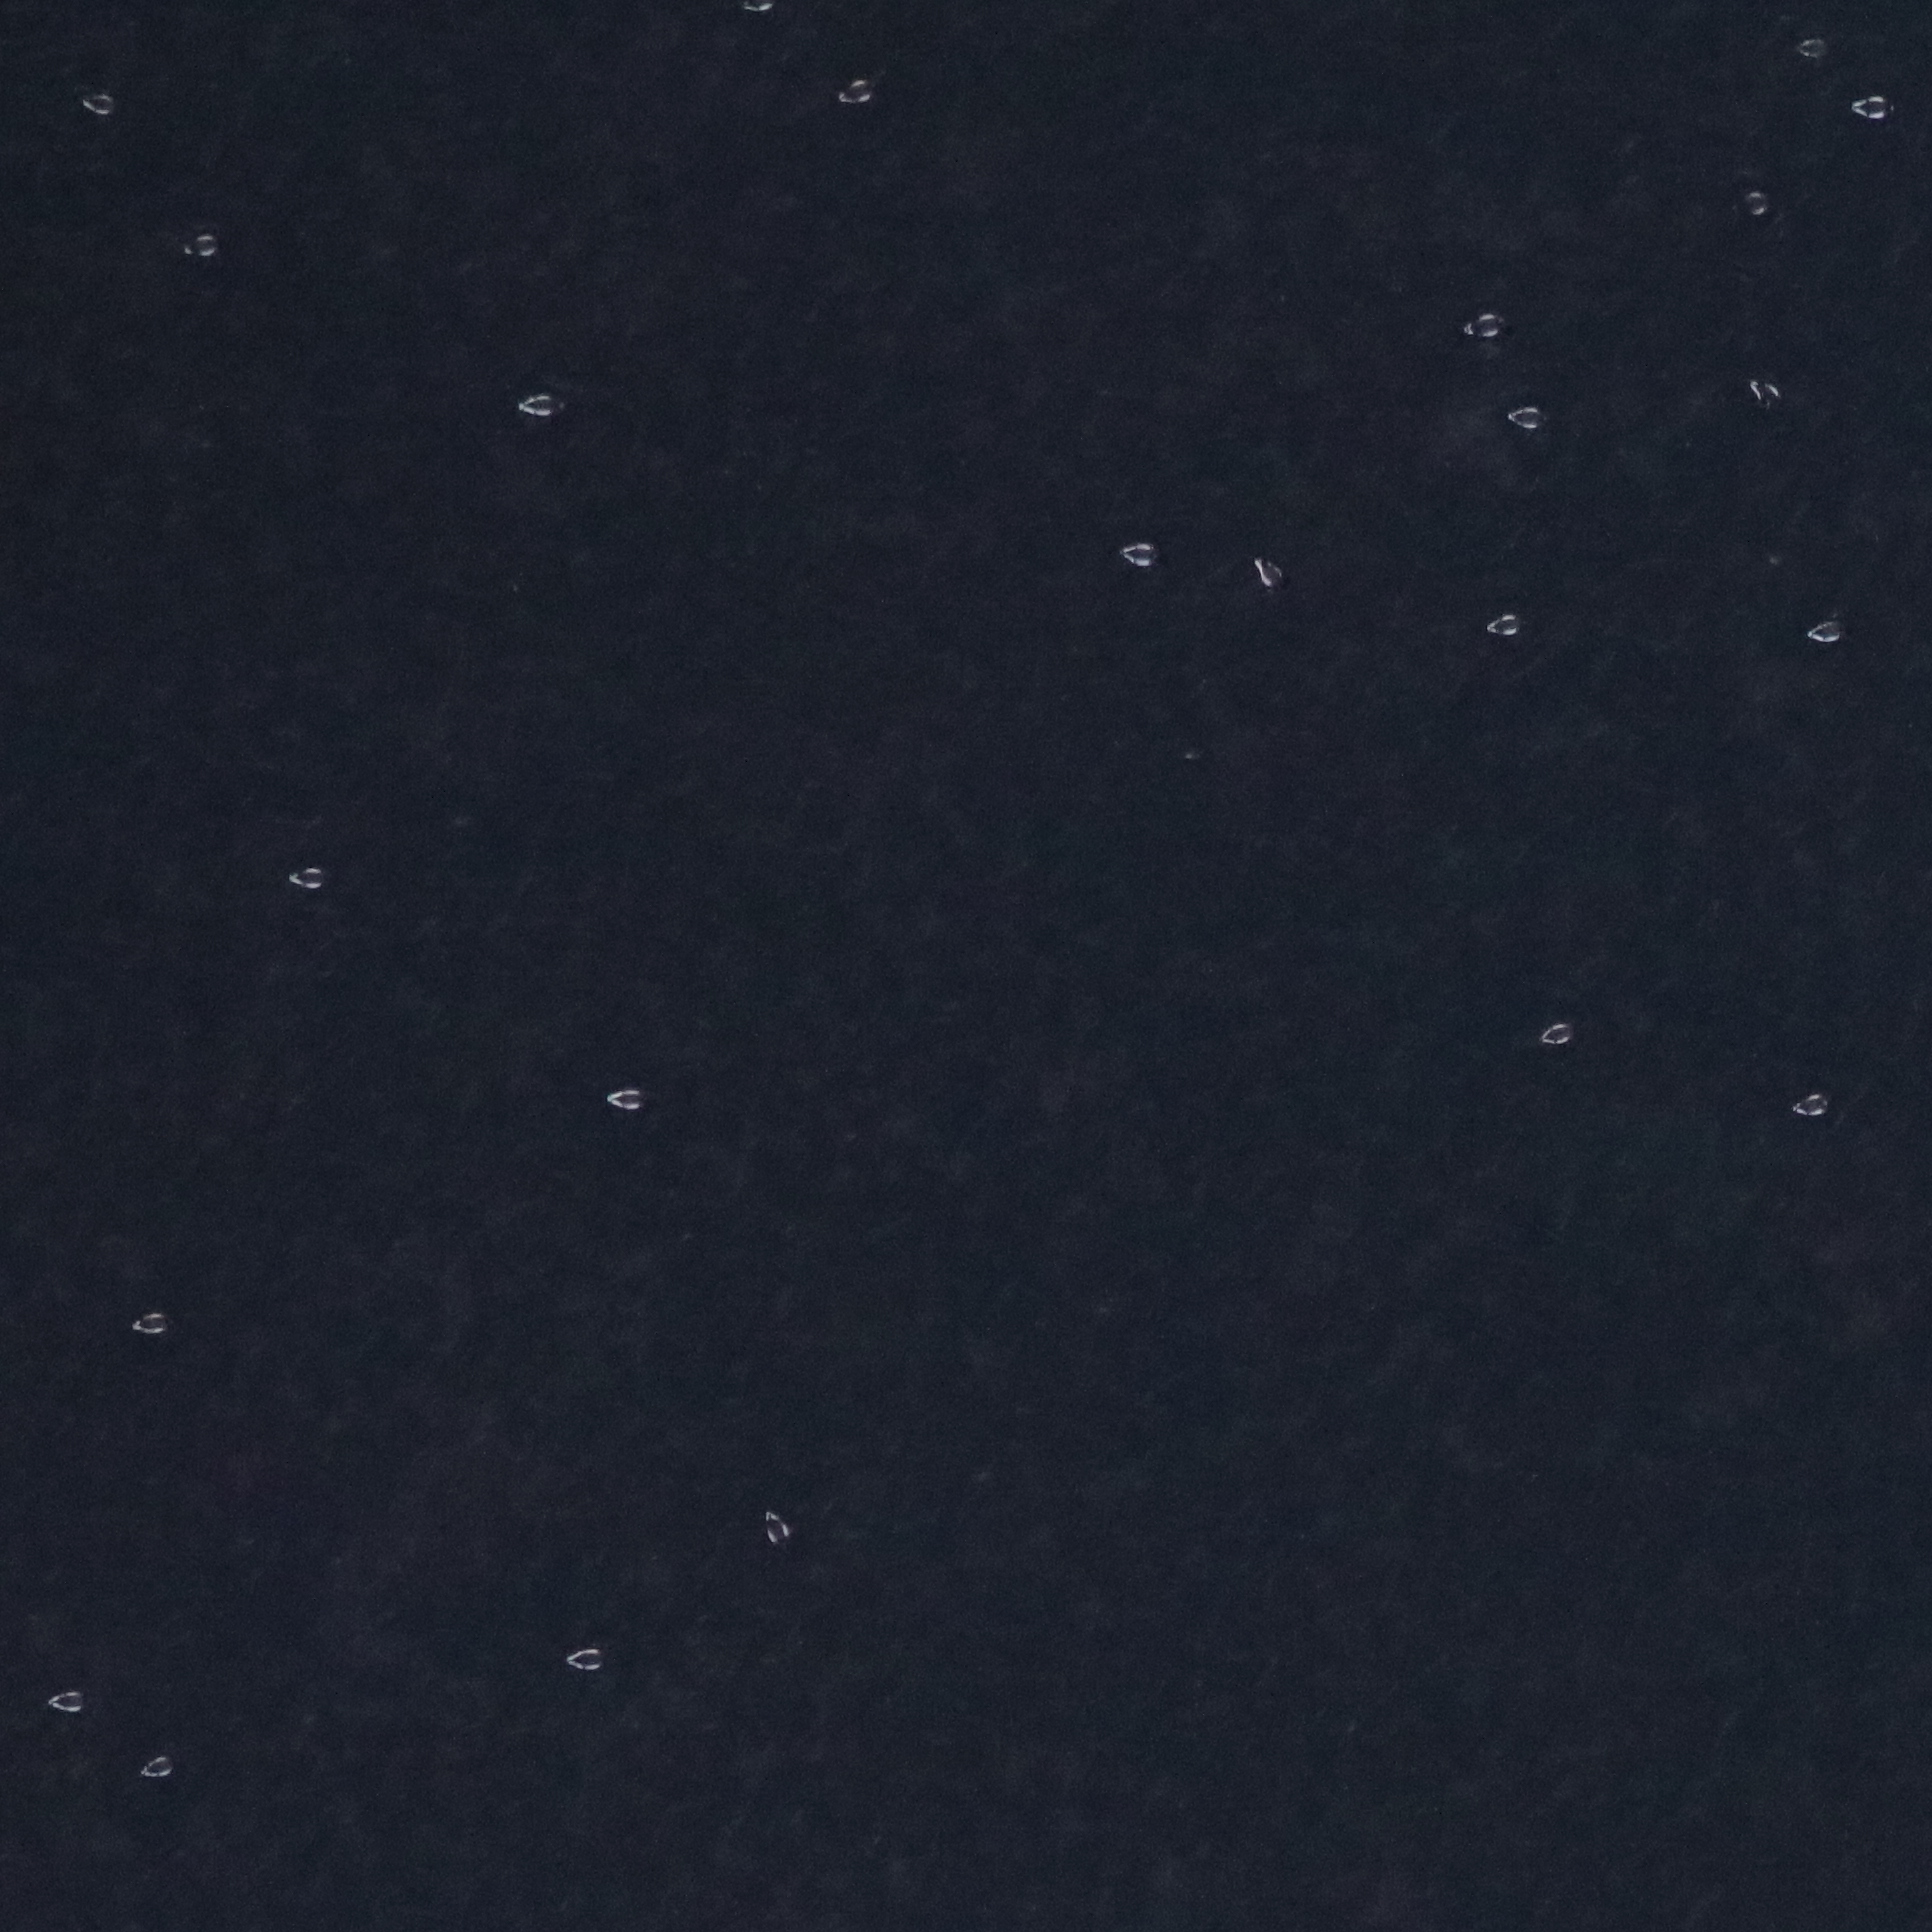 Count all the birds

23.